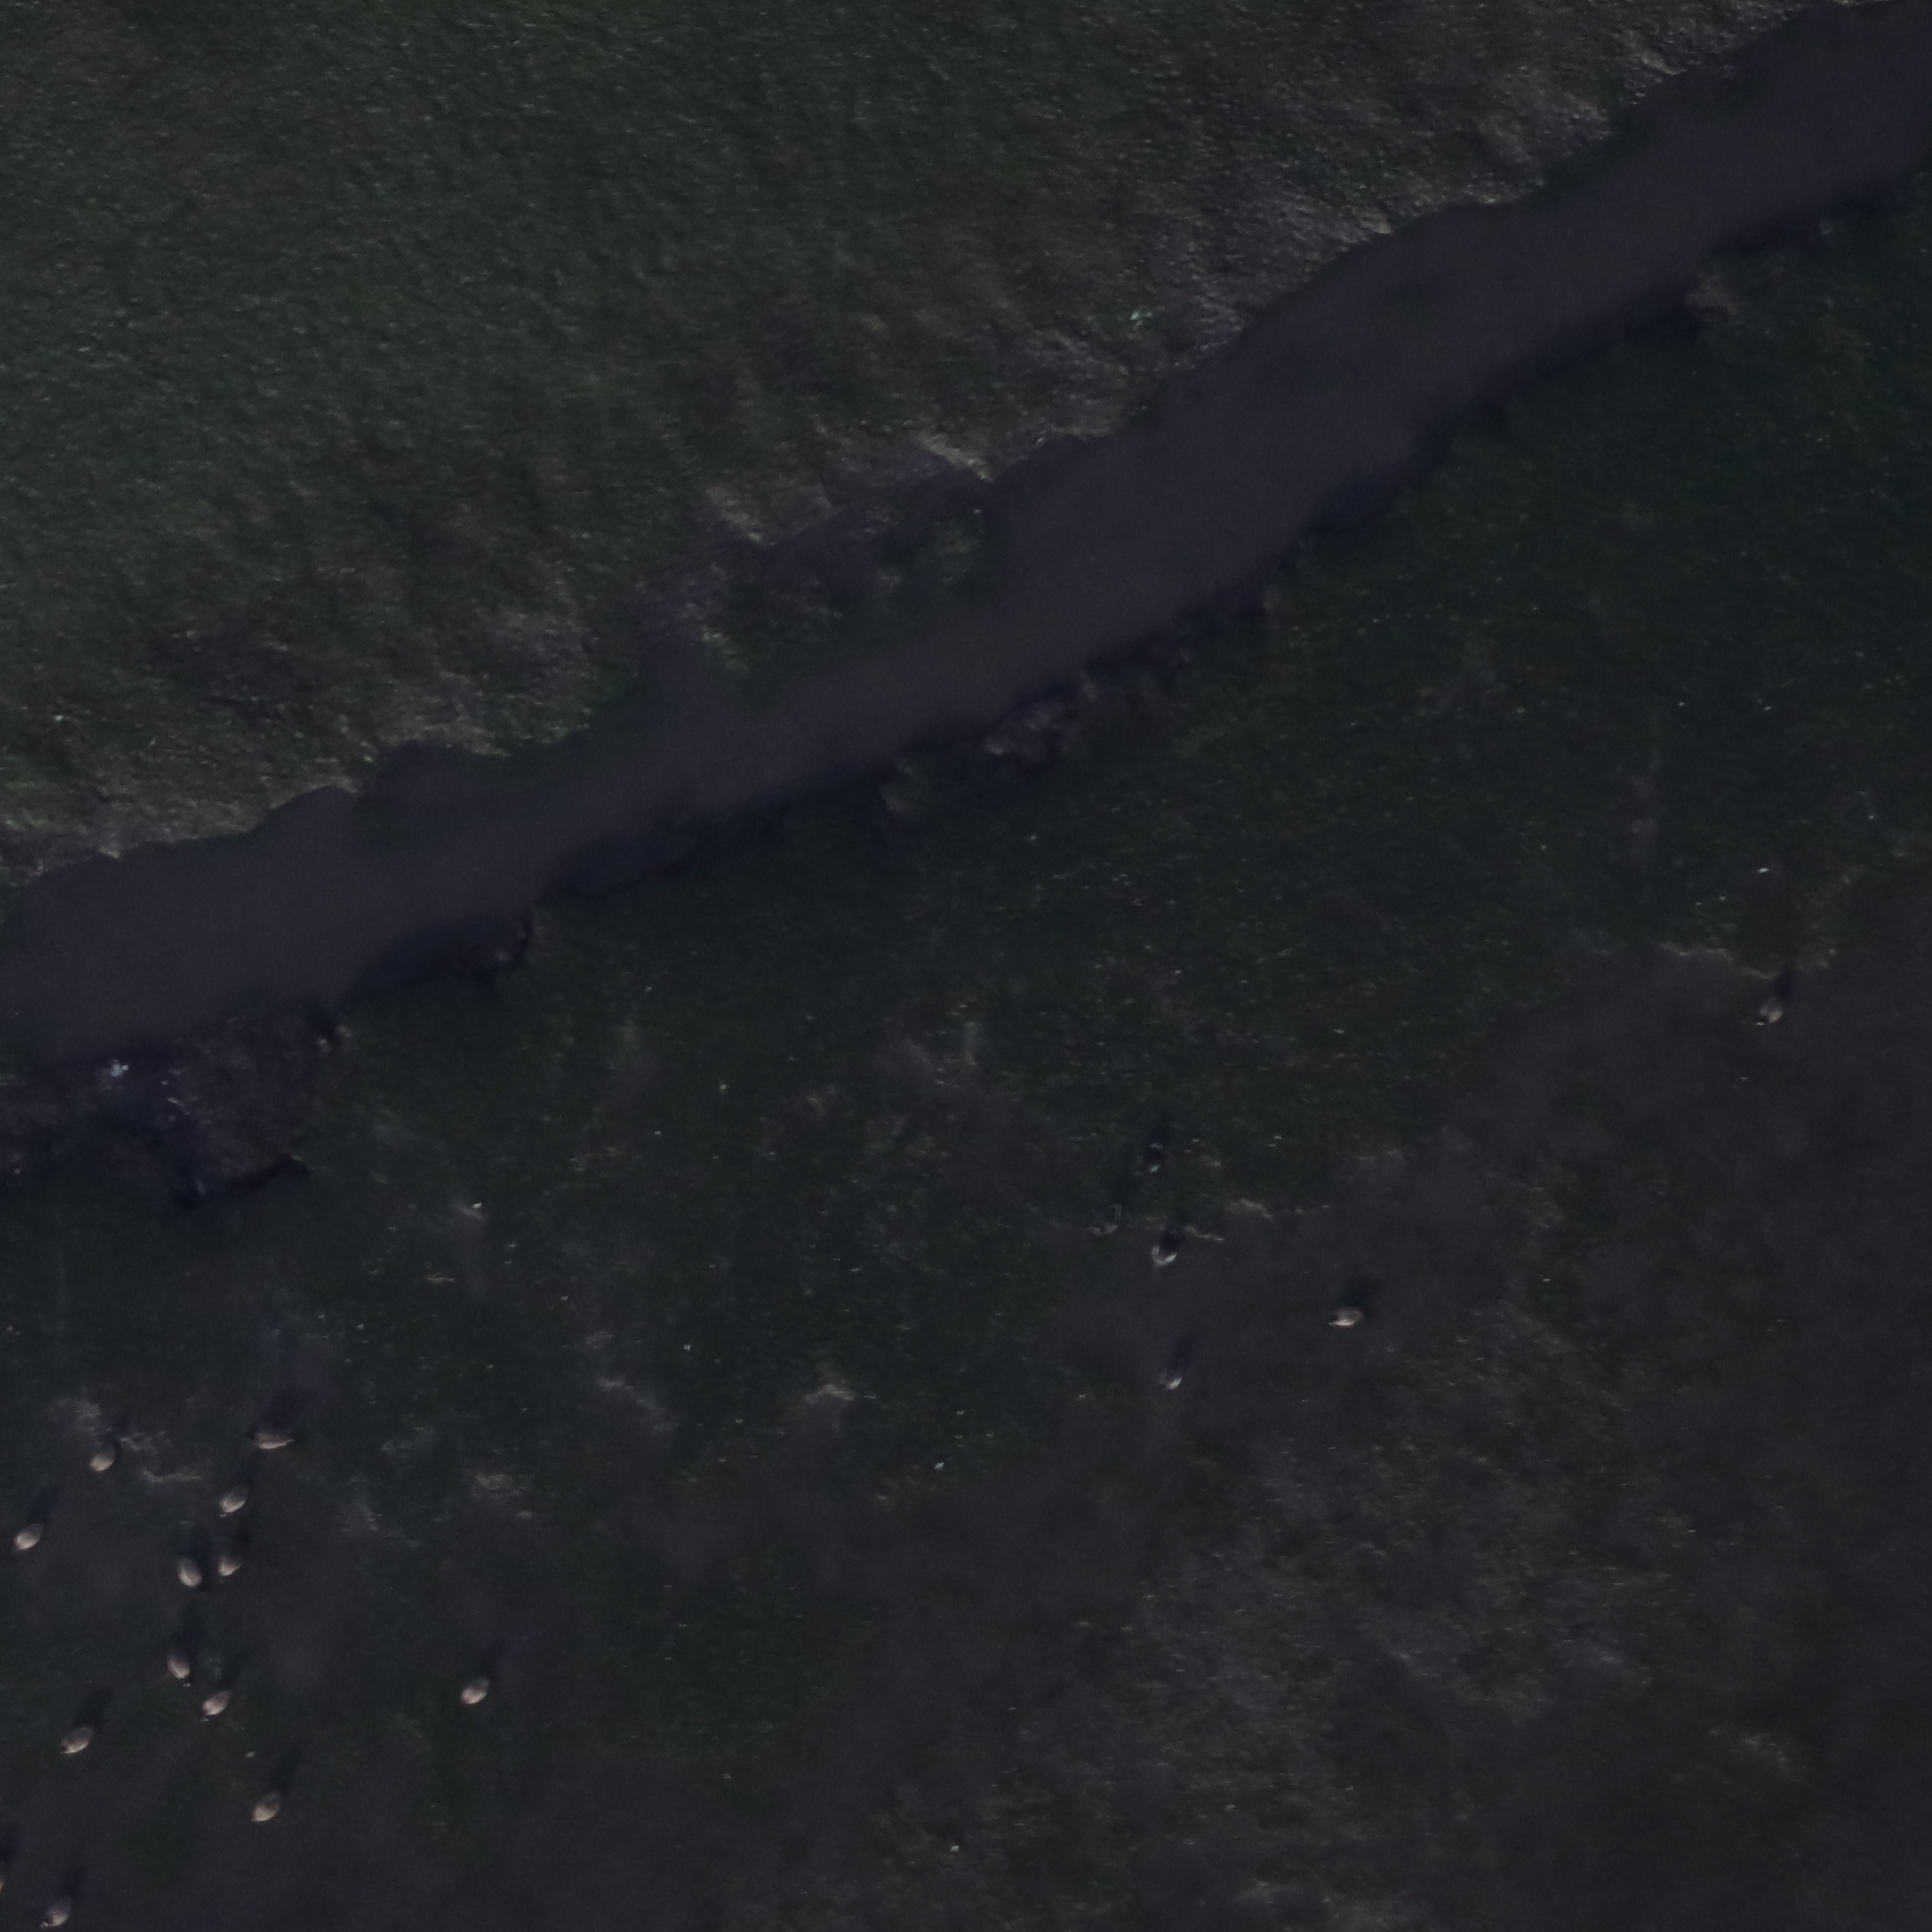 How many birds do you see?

18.